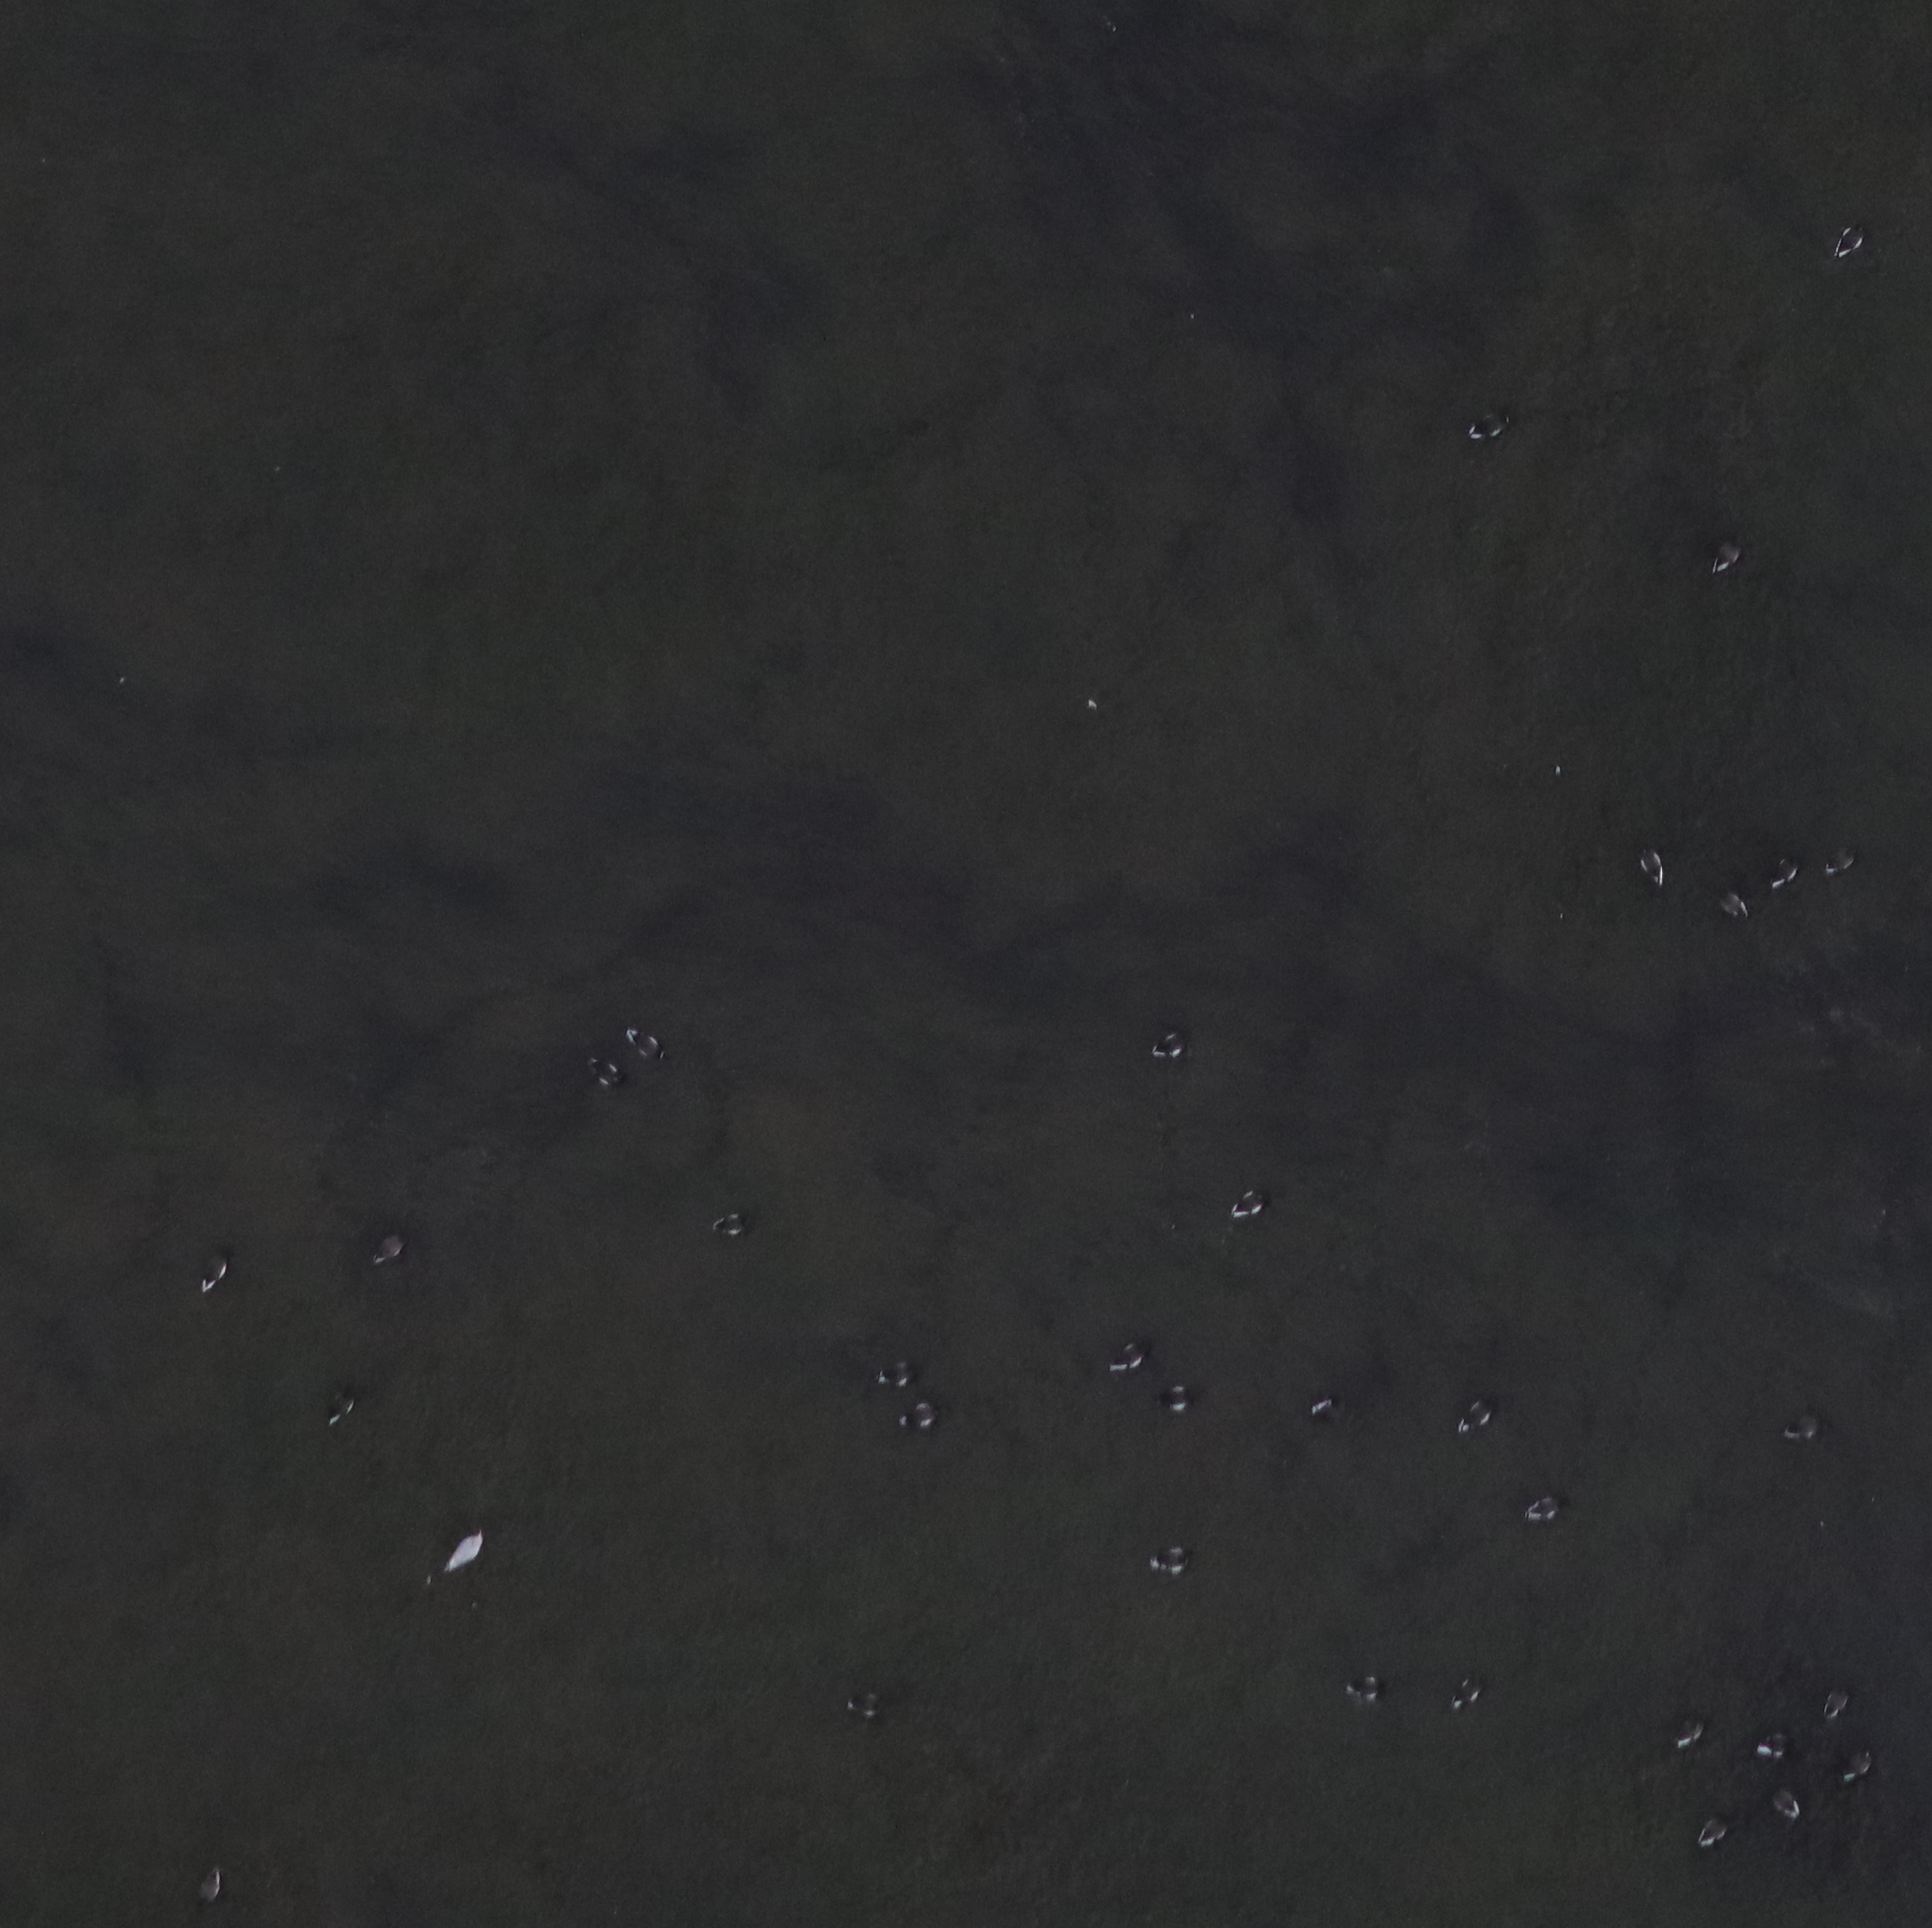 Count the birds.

35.